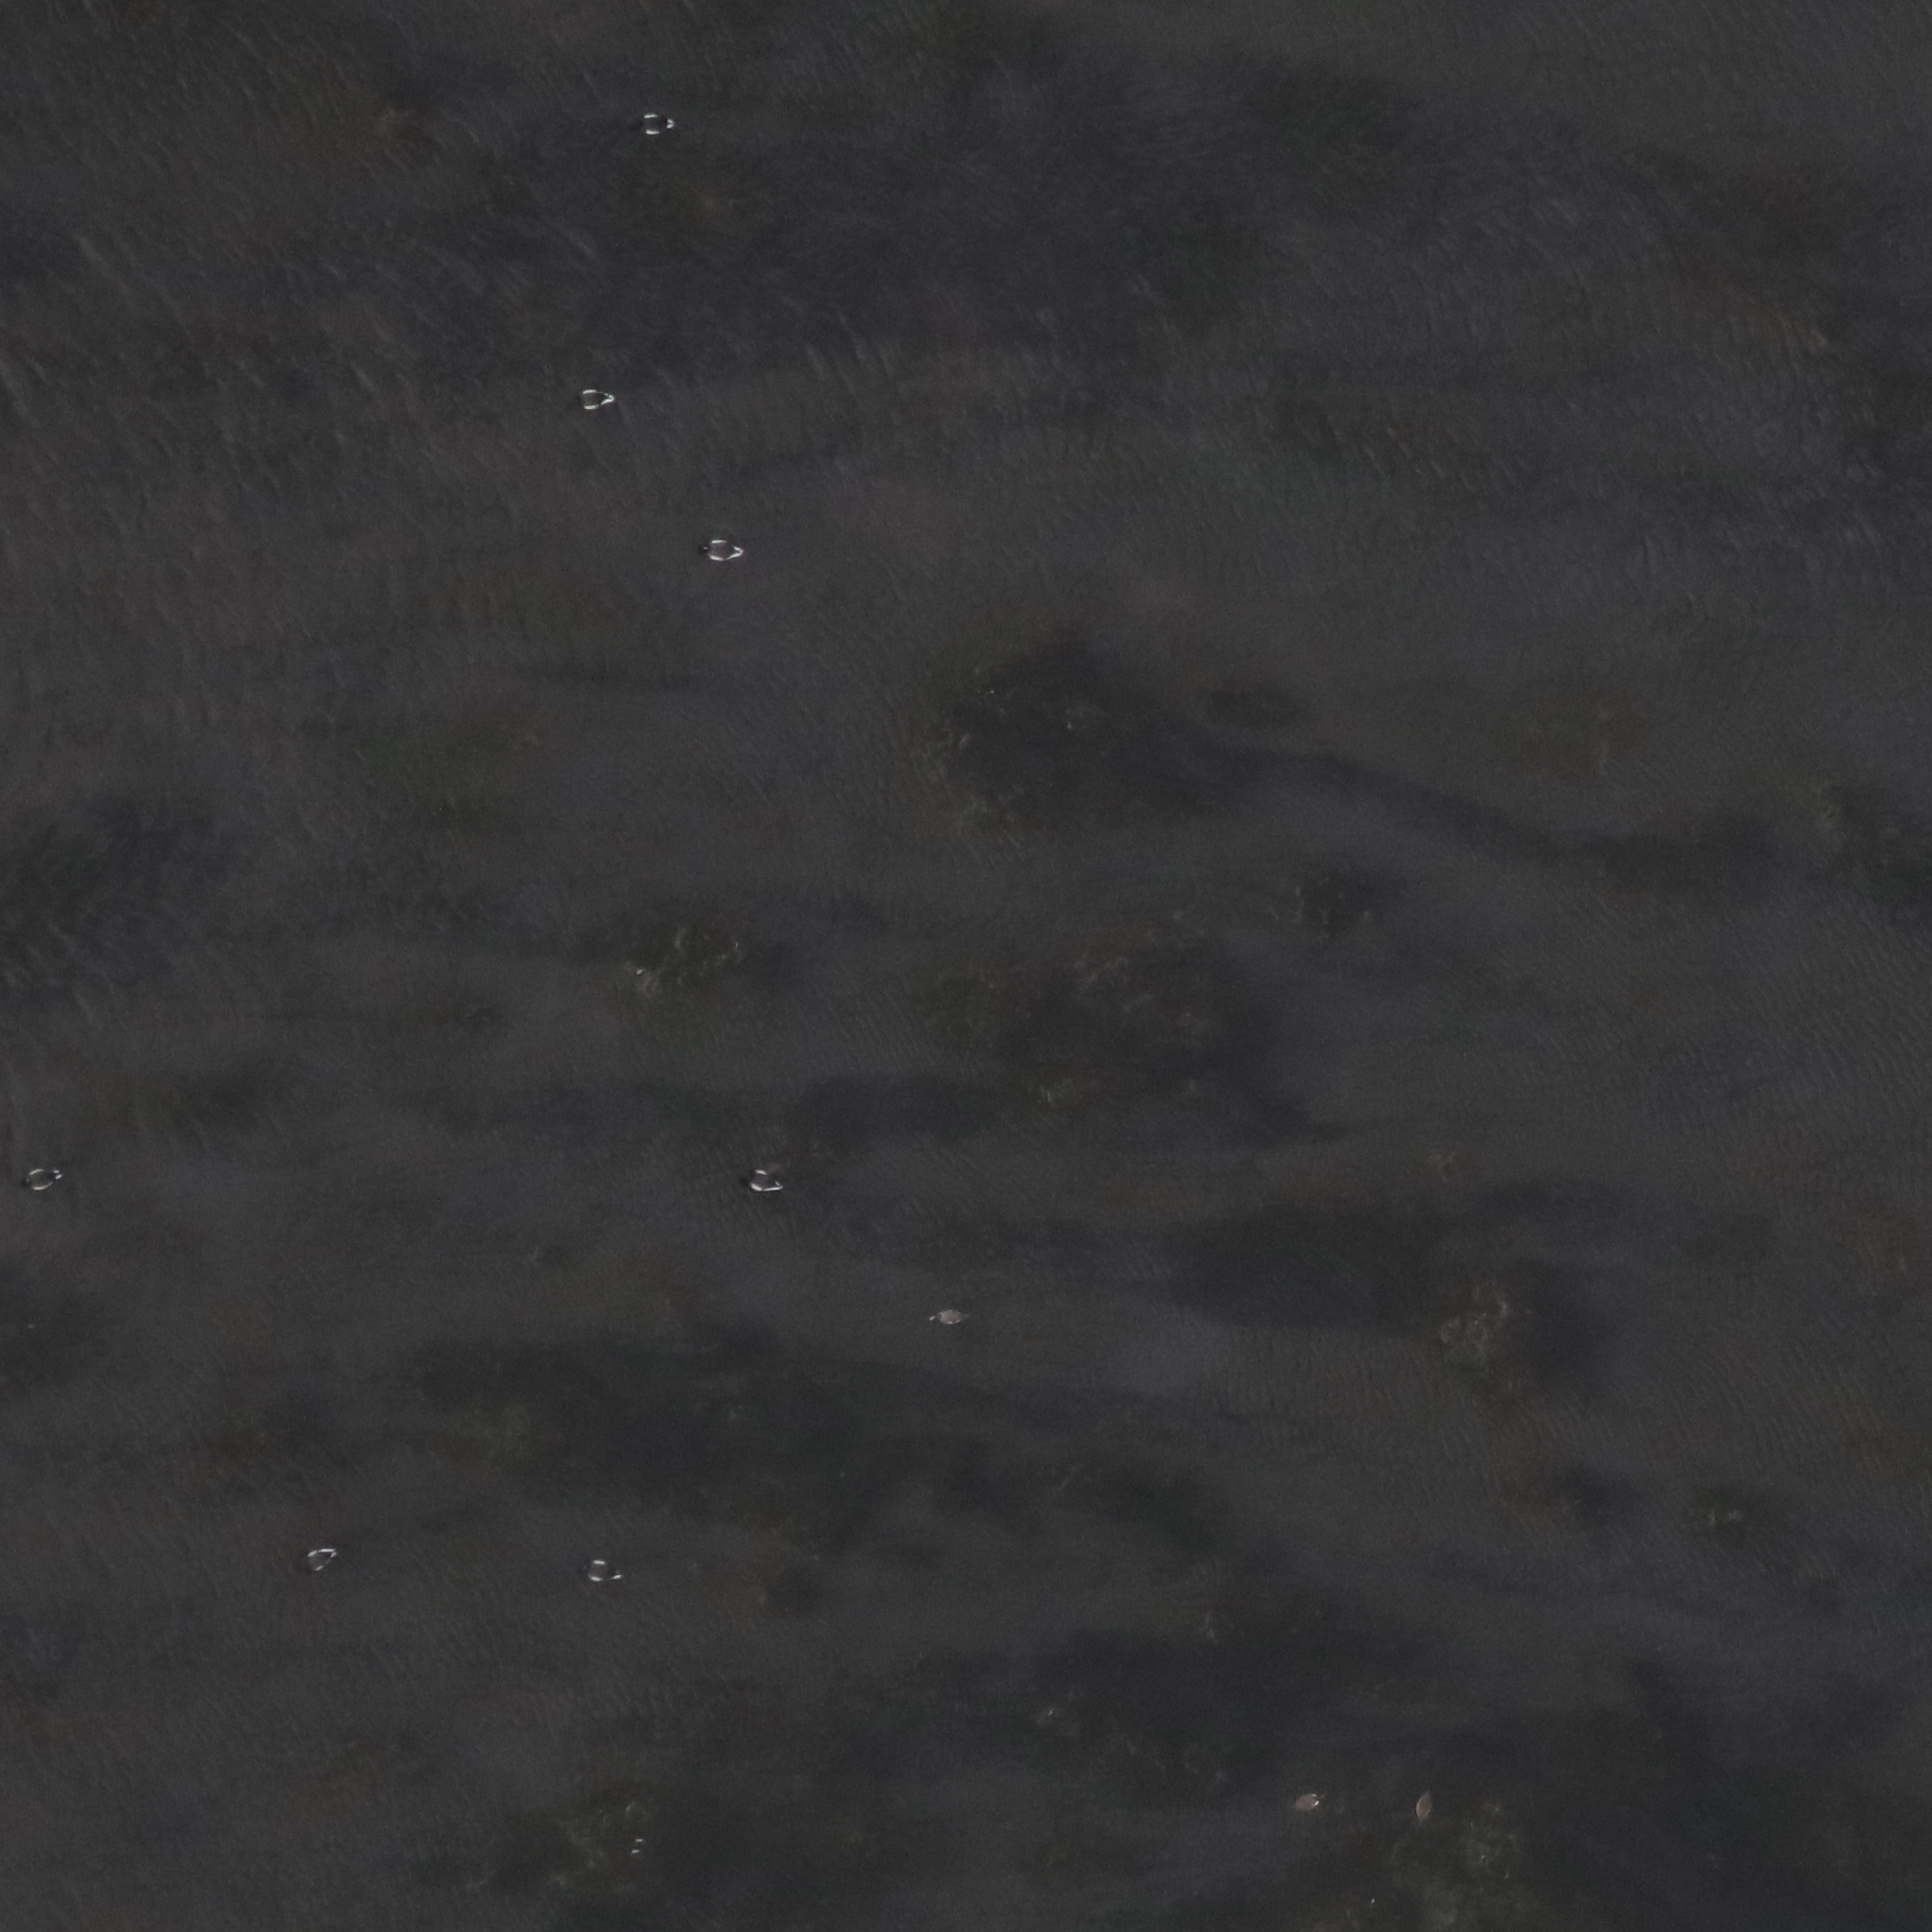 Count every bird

10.